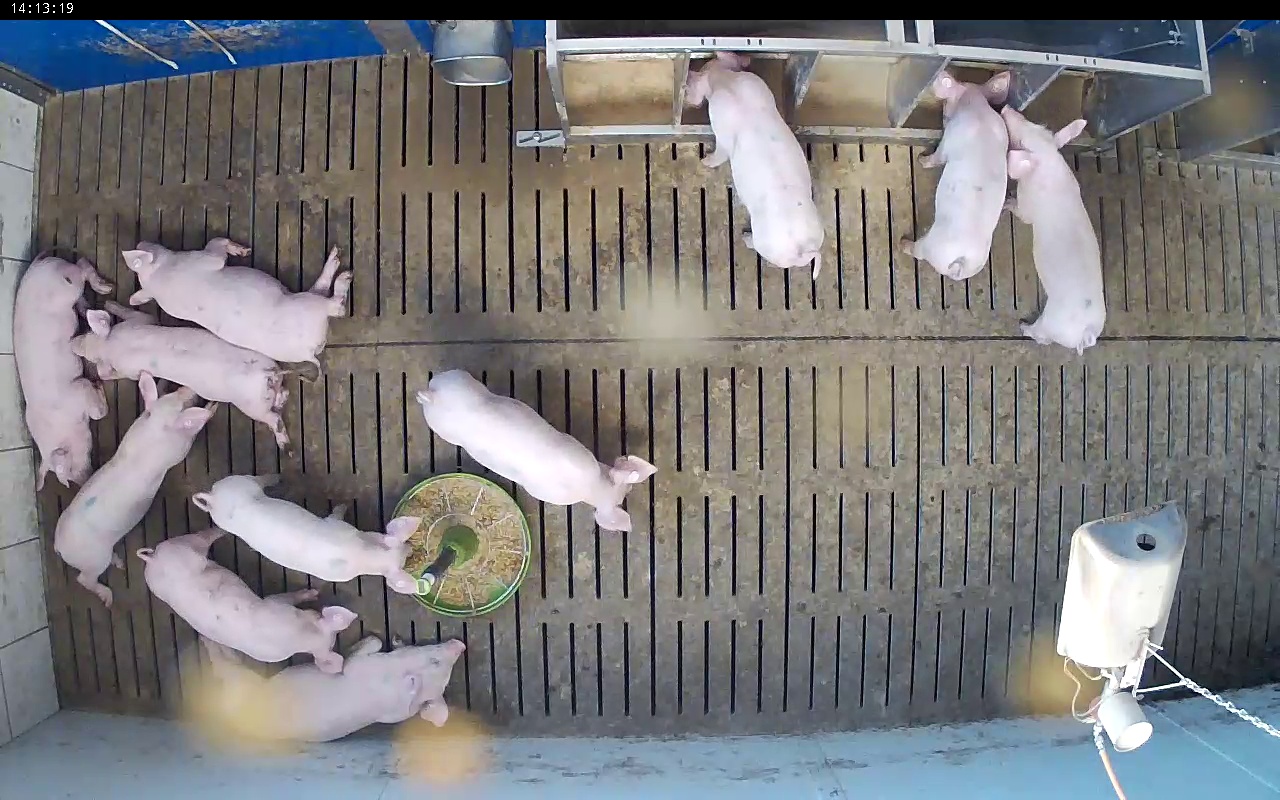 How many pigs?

11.